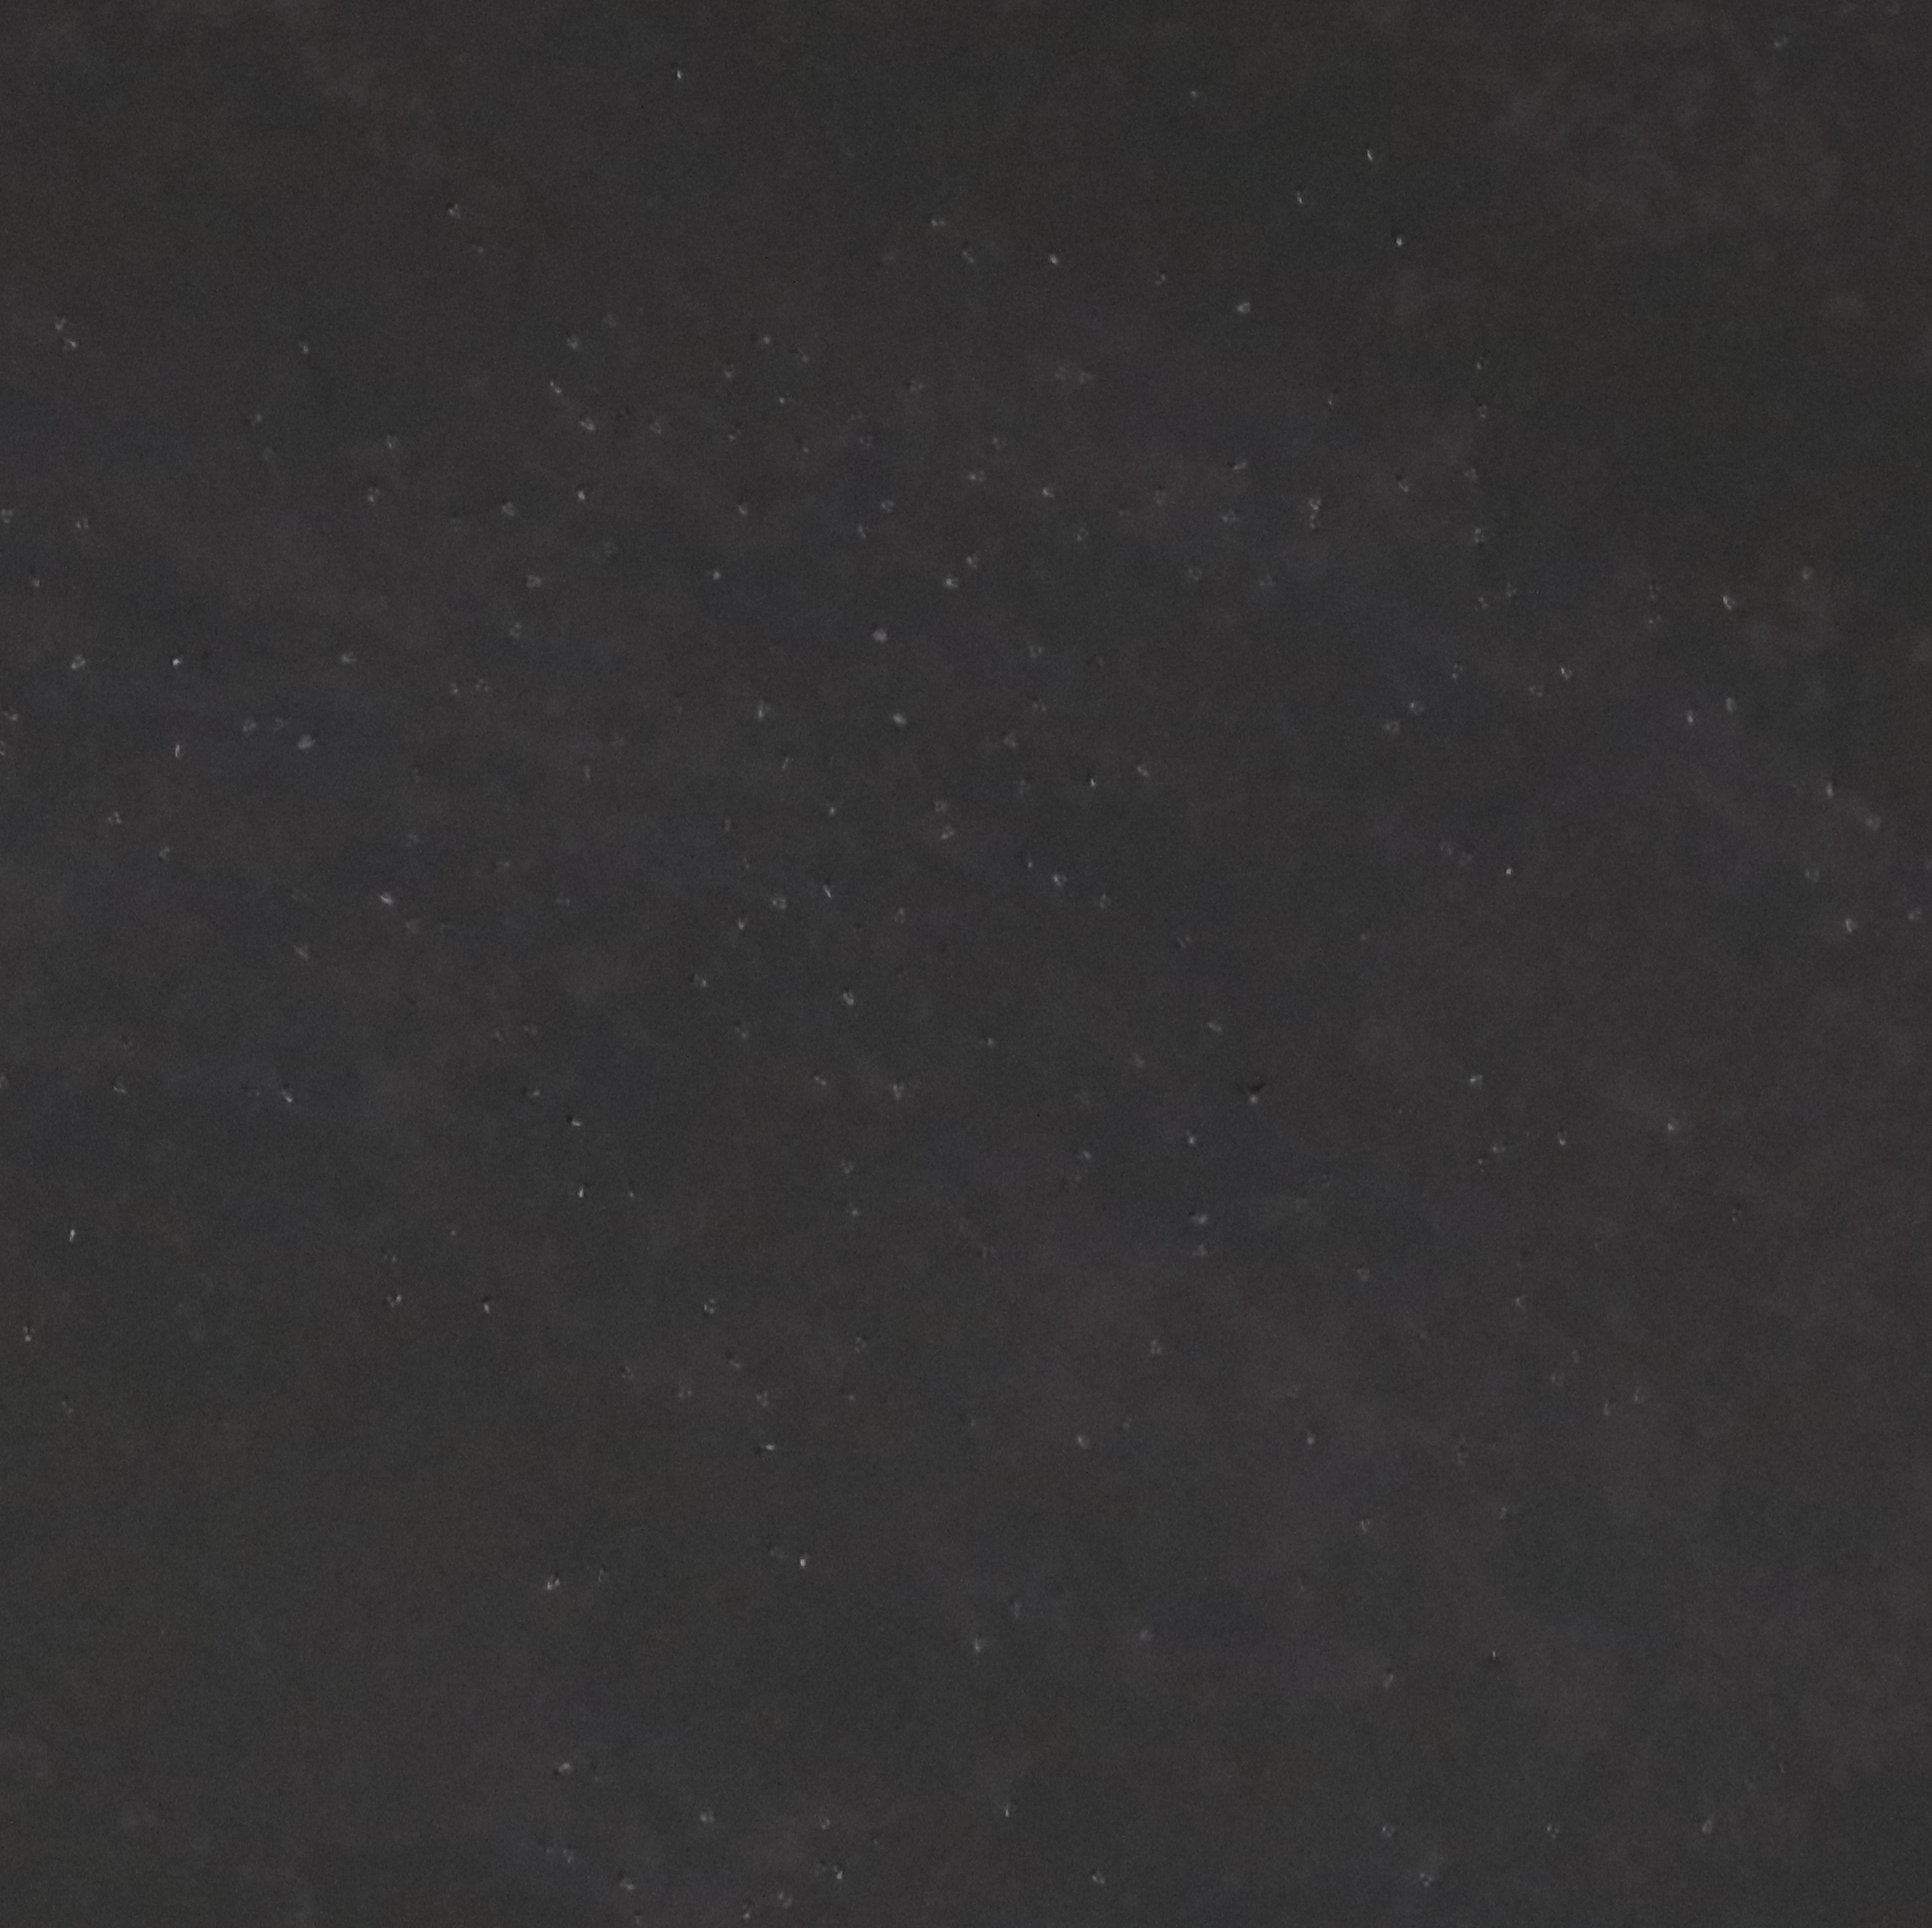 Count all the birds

242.